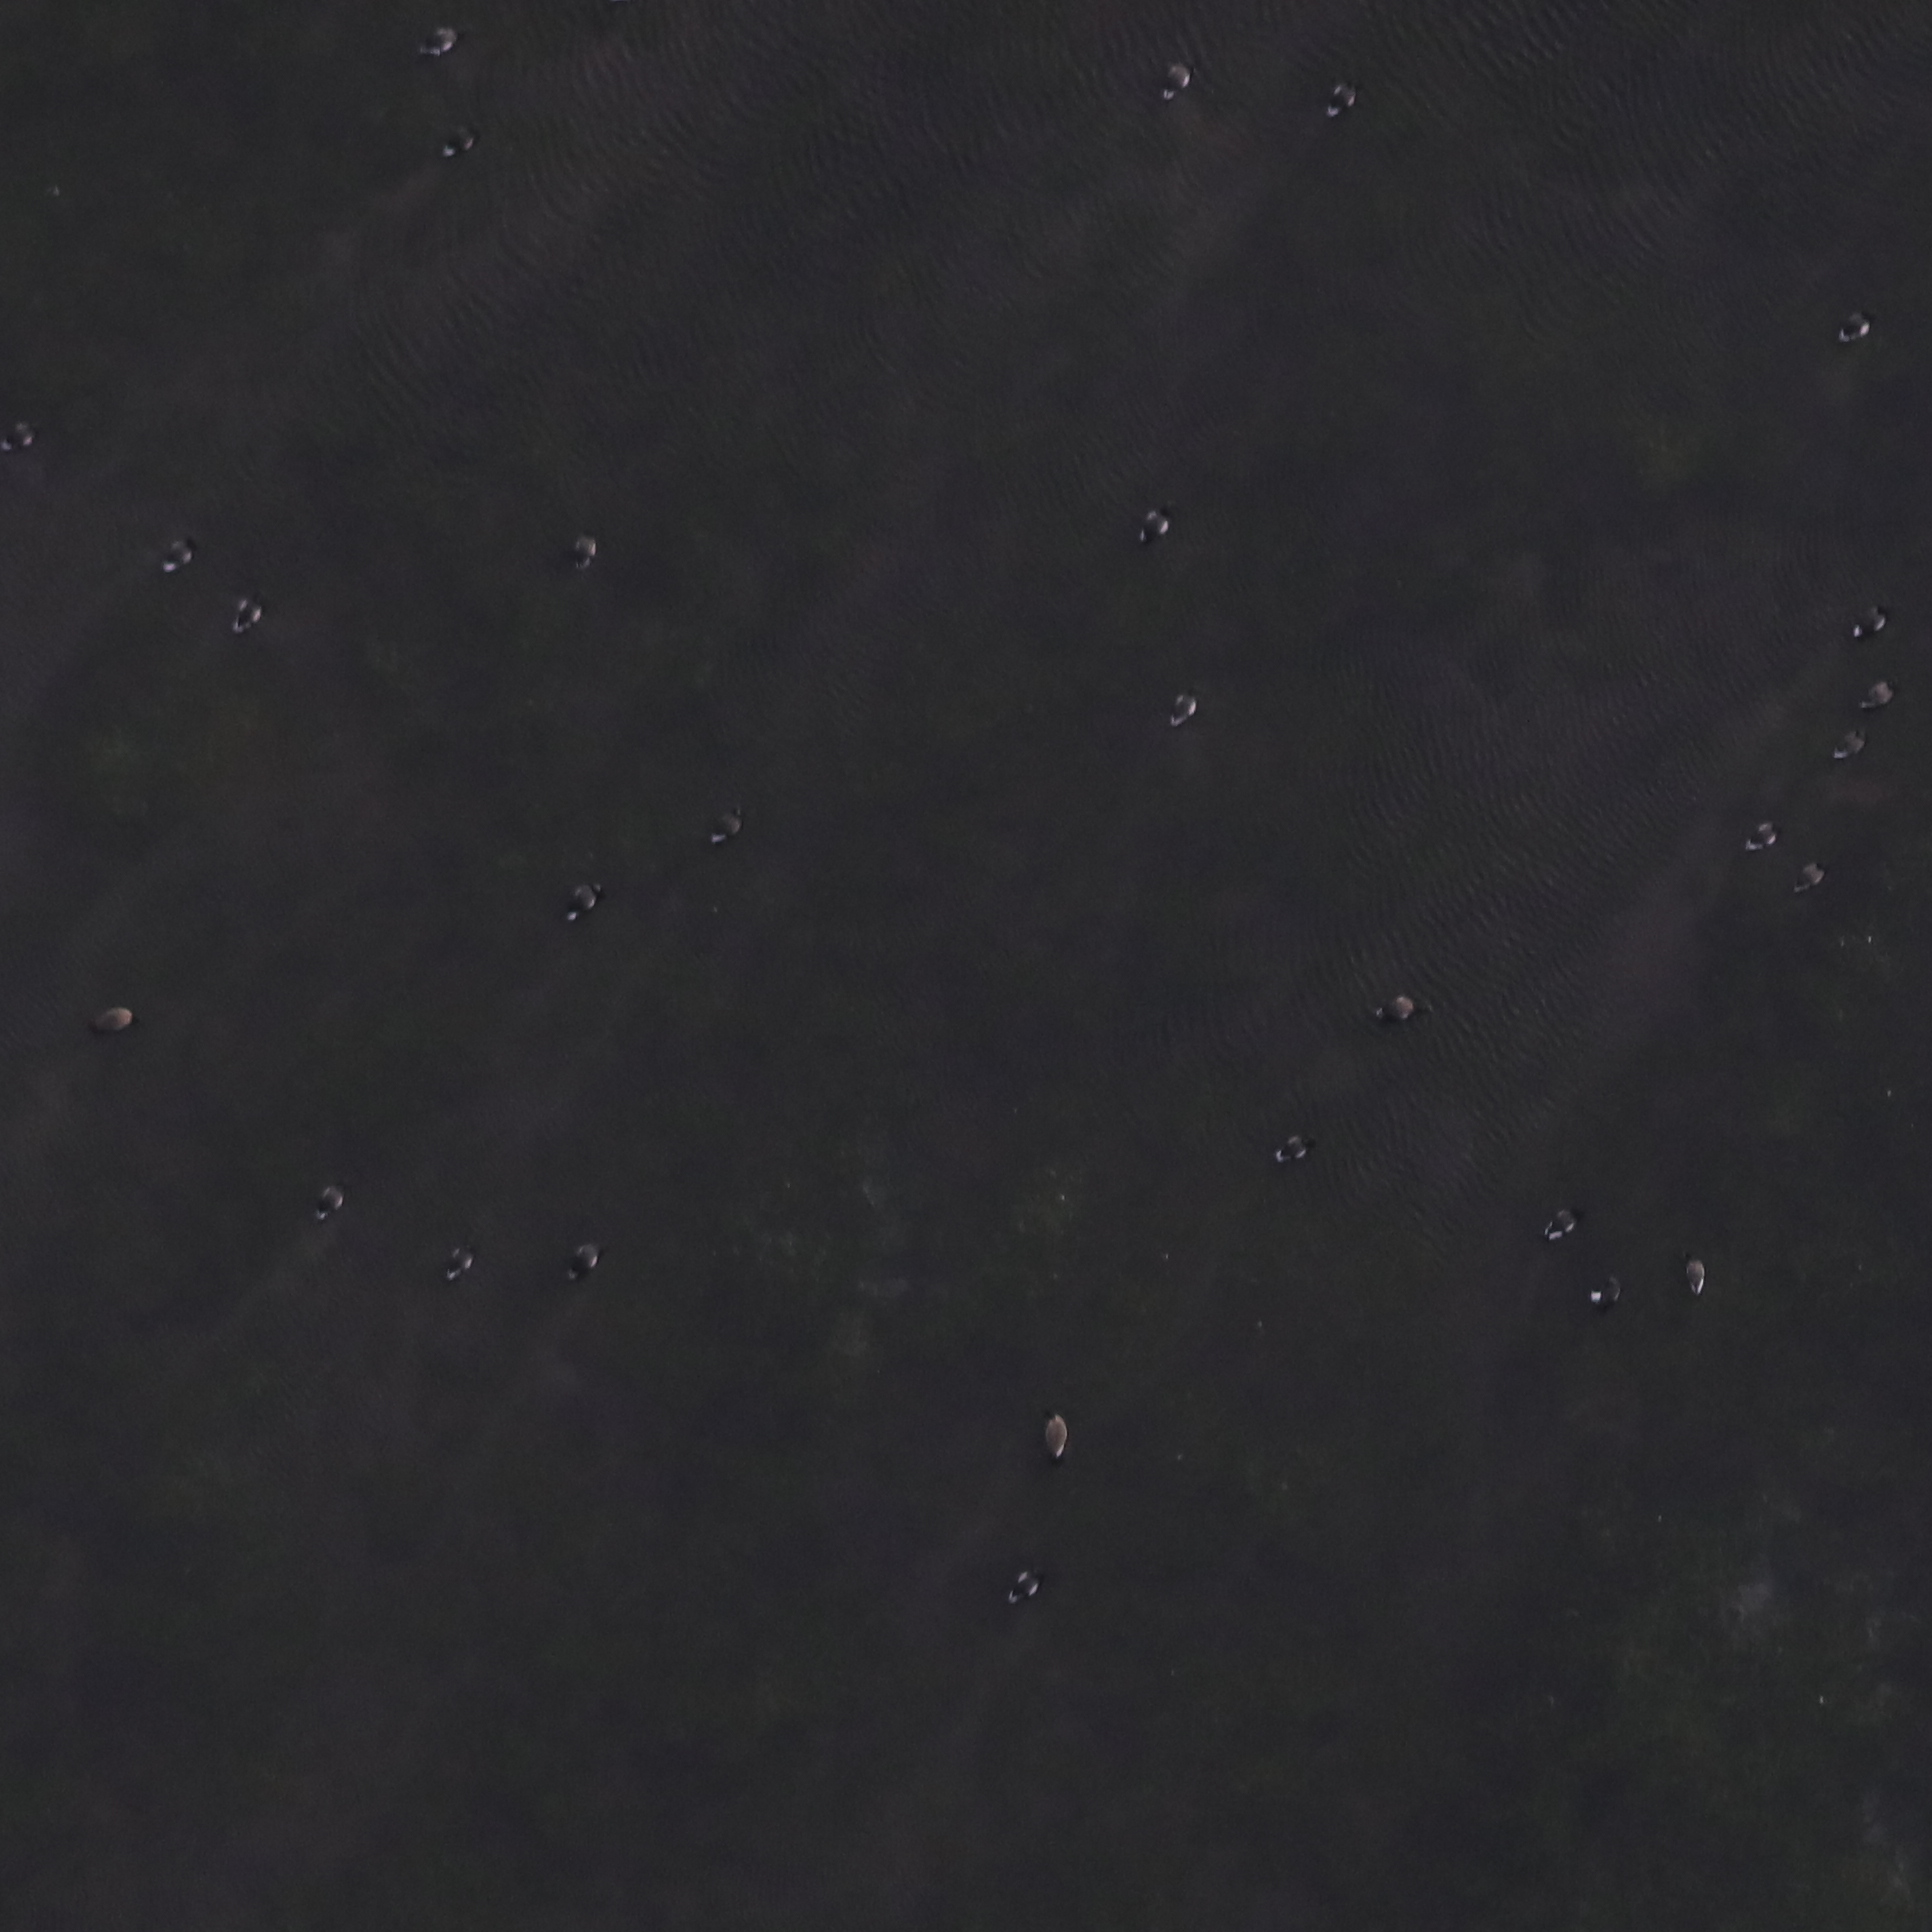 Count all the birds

29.